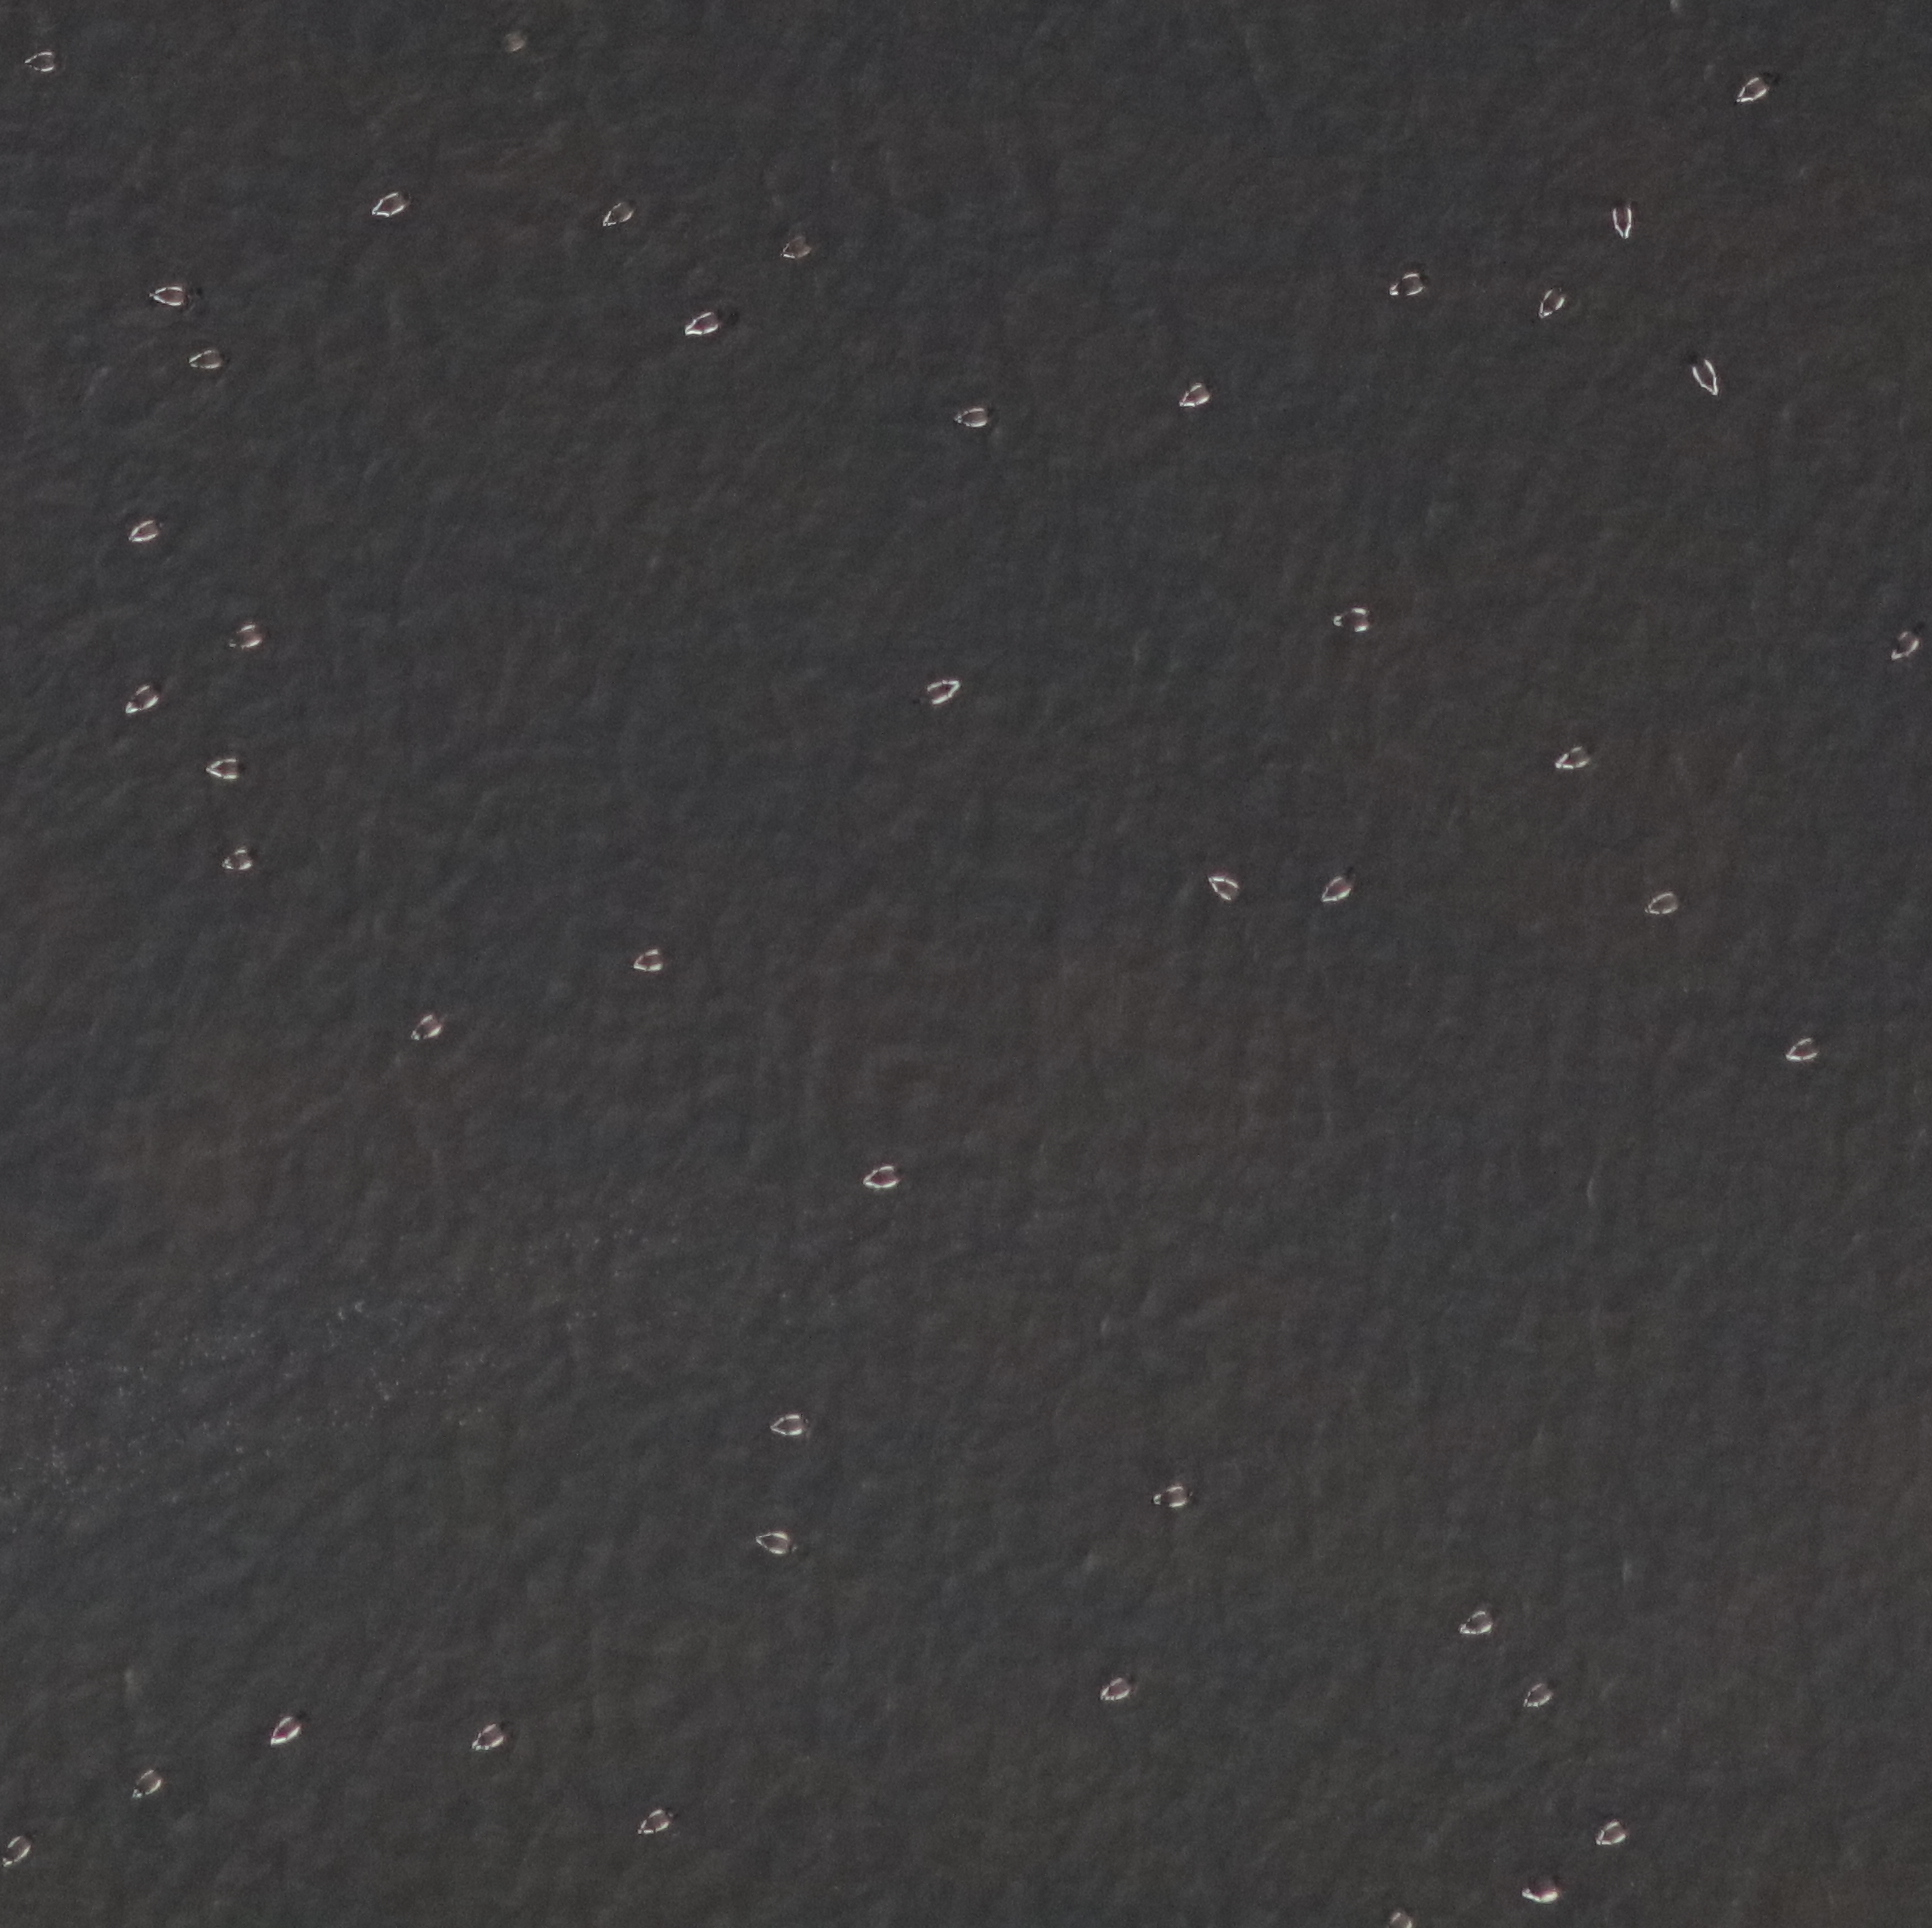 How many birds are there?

44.